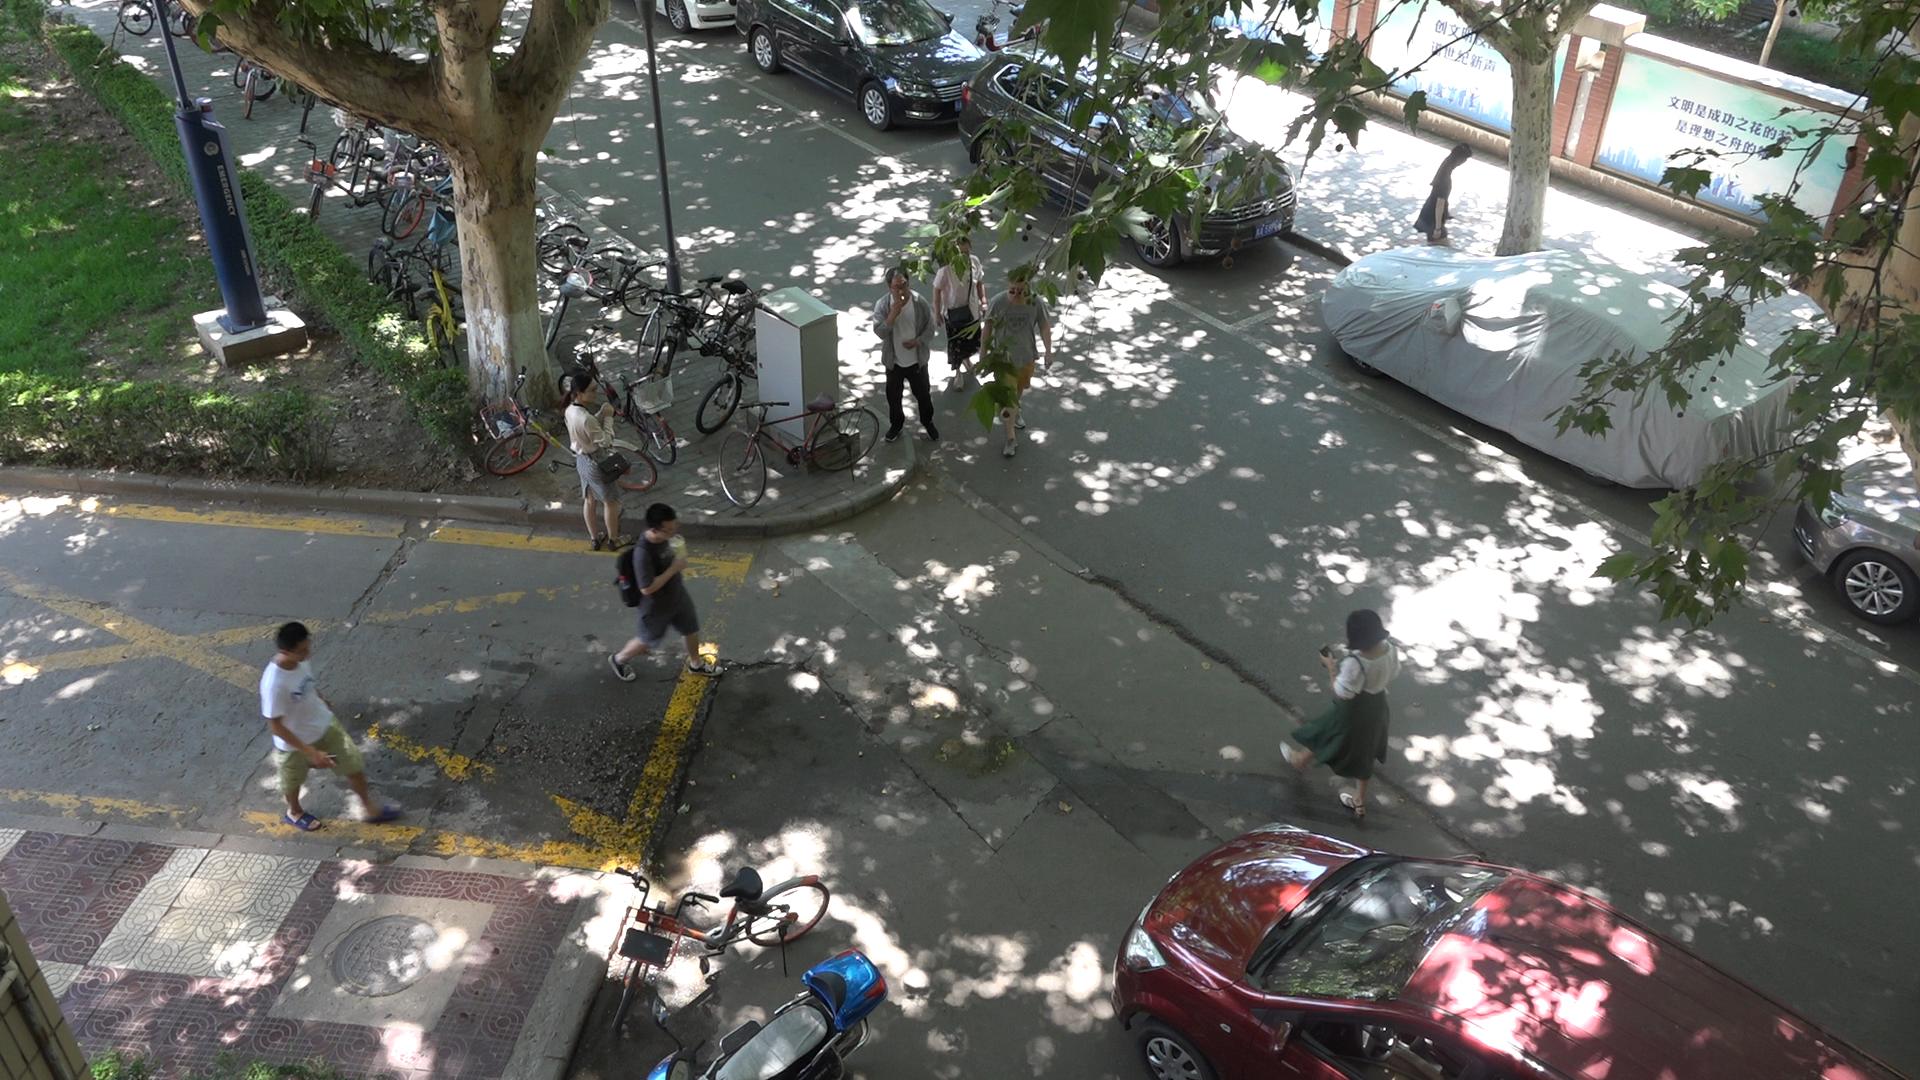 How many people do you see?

8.